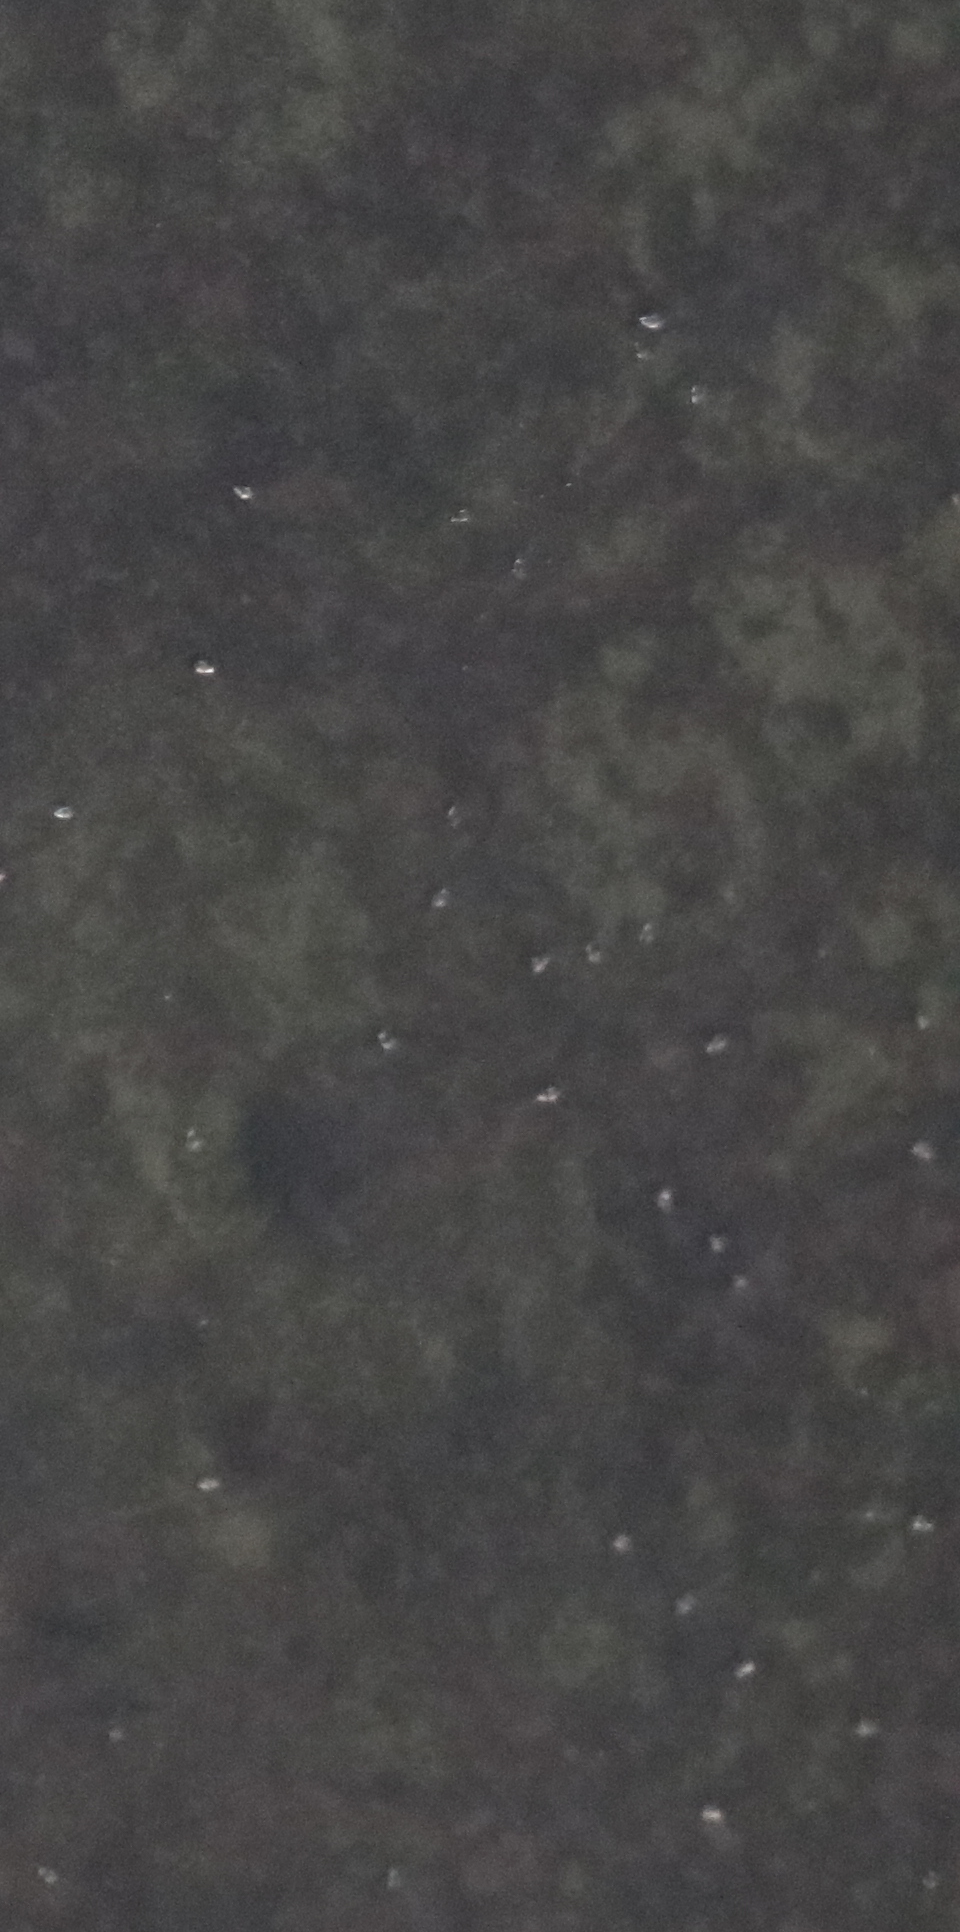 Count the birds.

32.